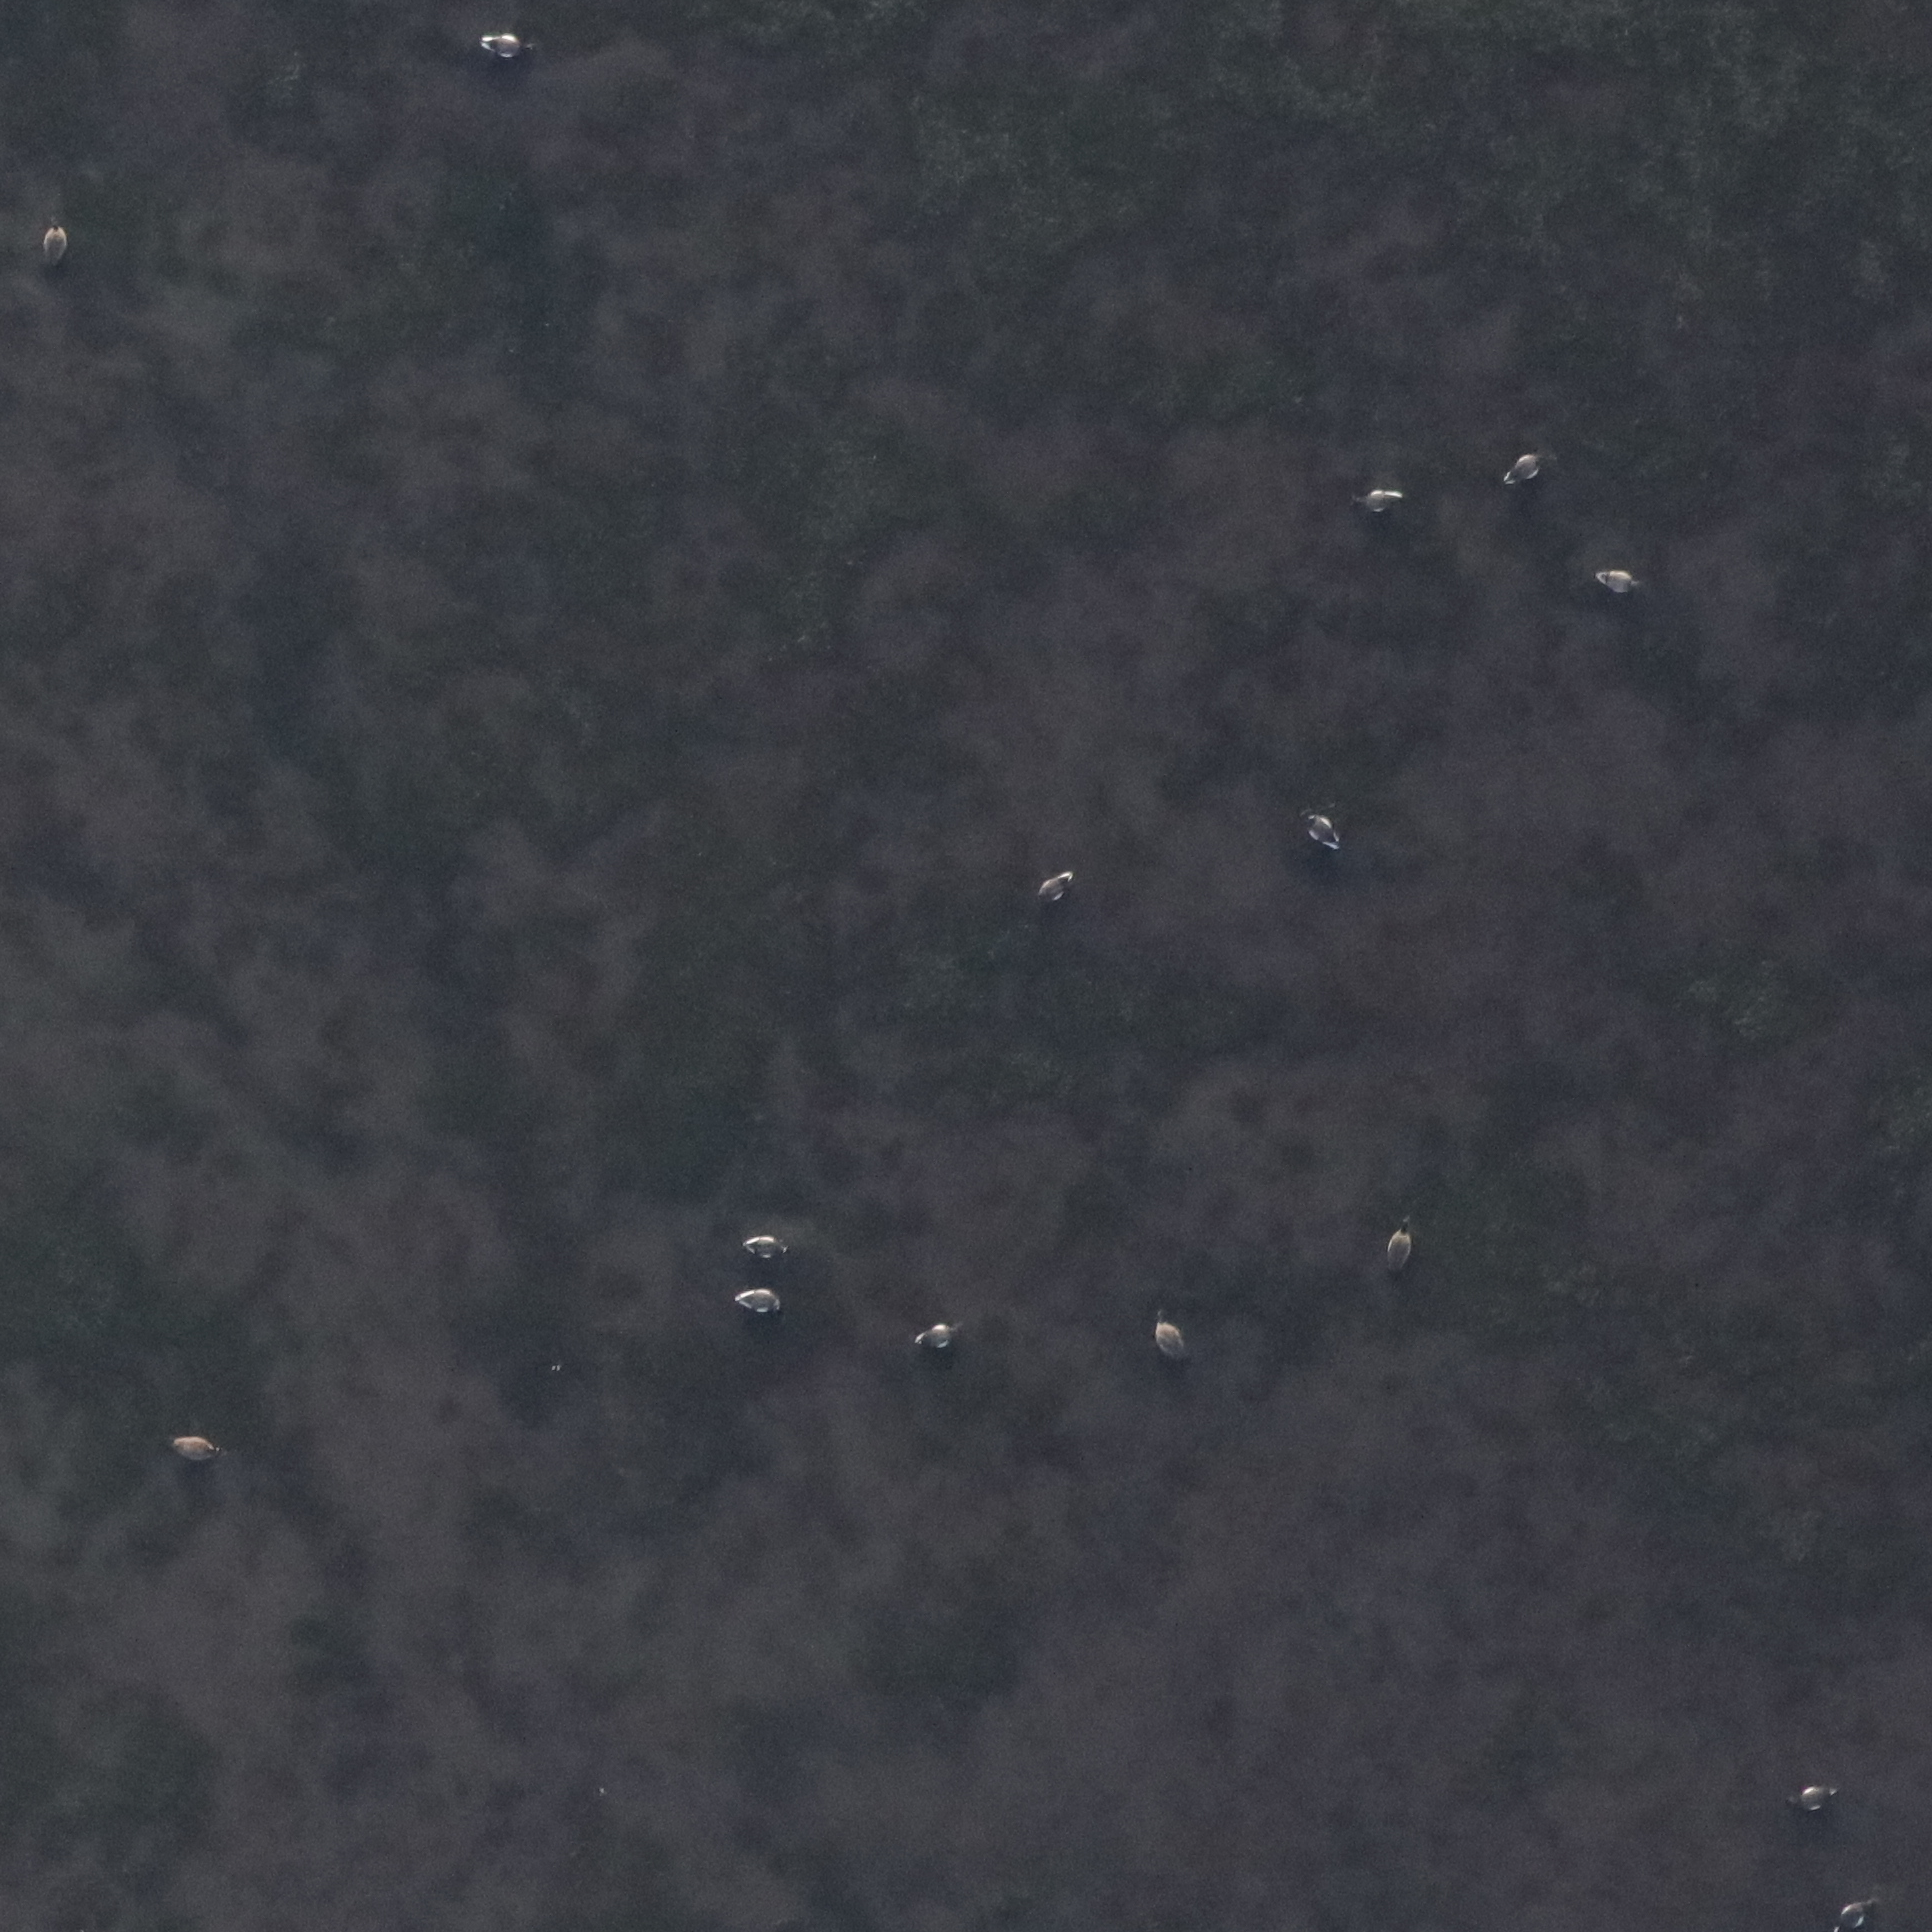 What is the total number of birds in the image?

15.